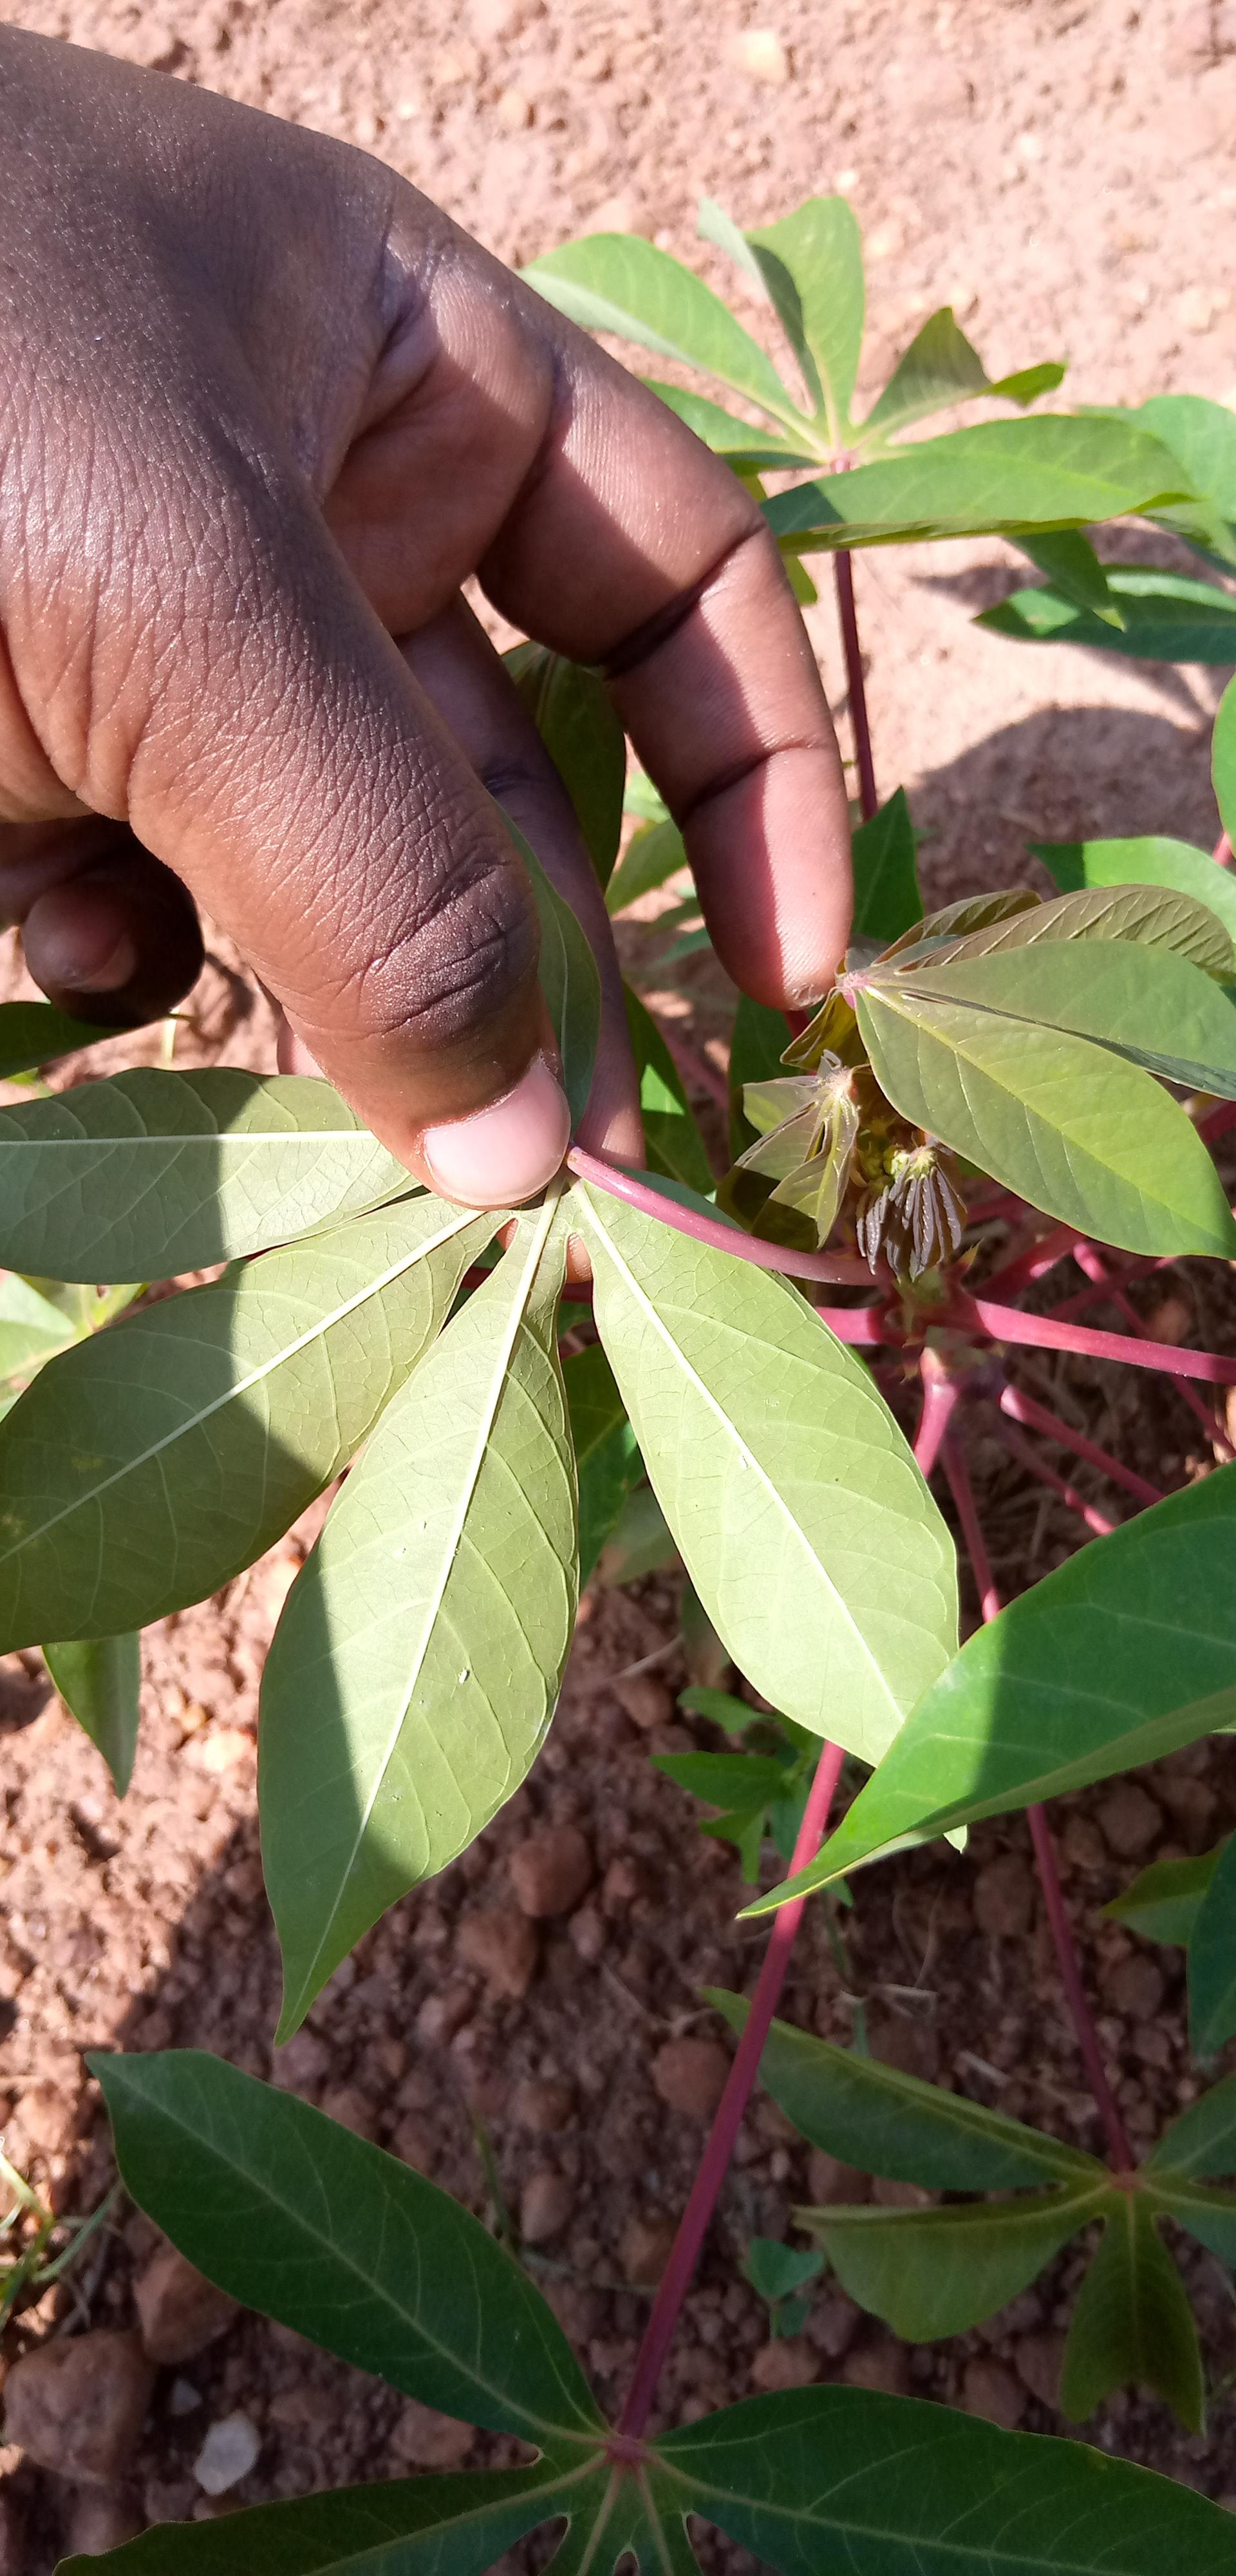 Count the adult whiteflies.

4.